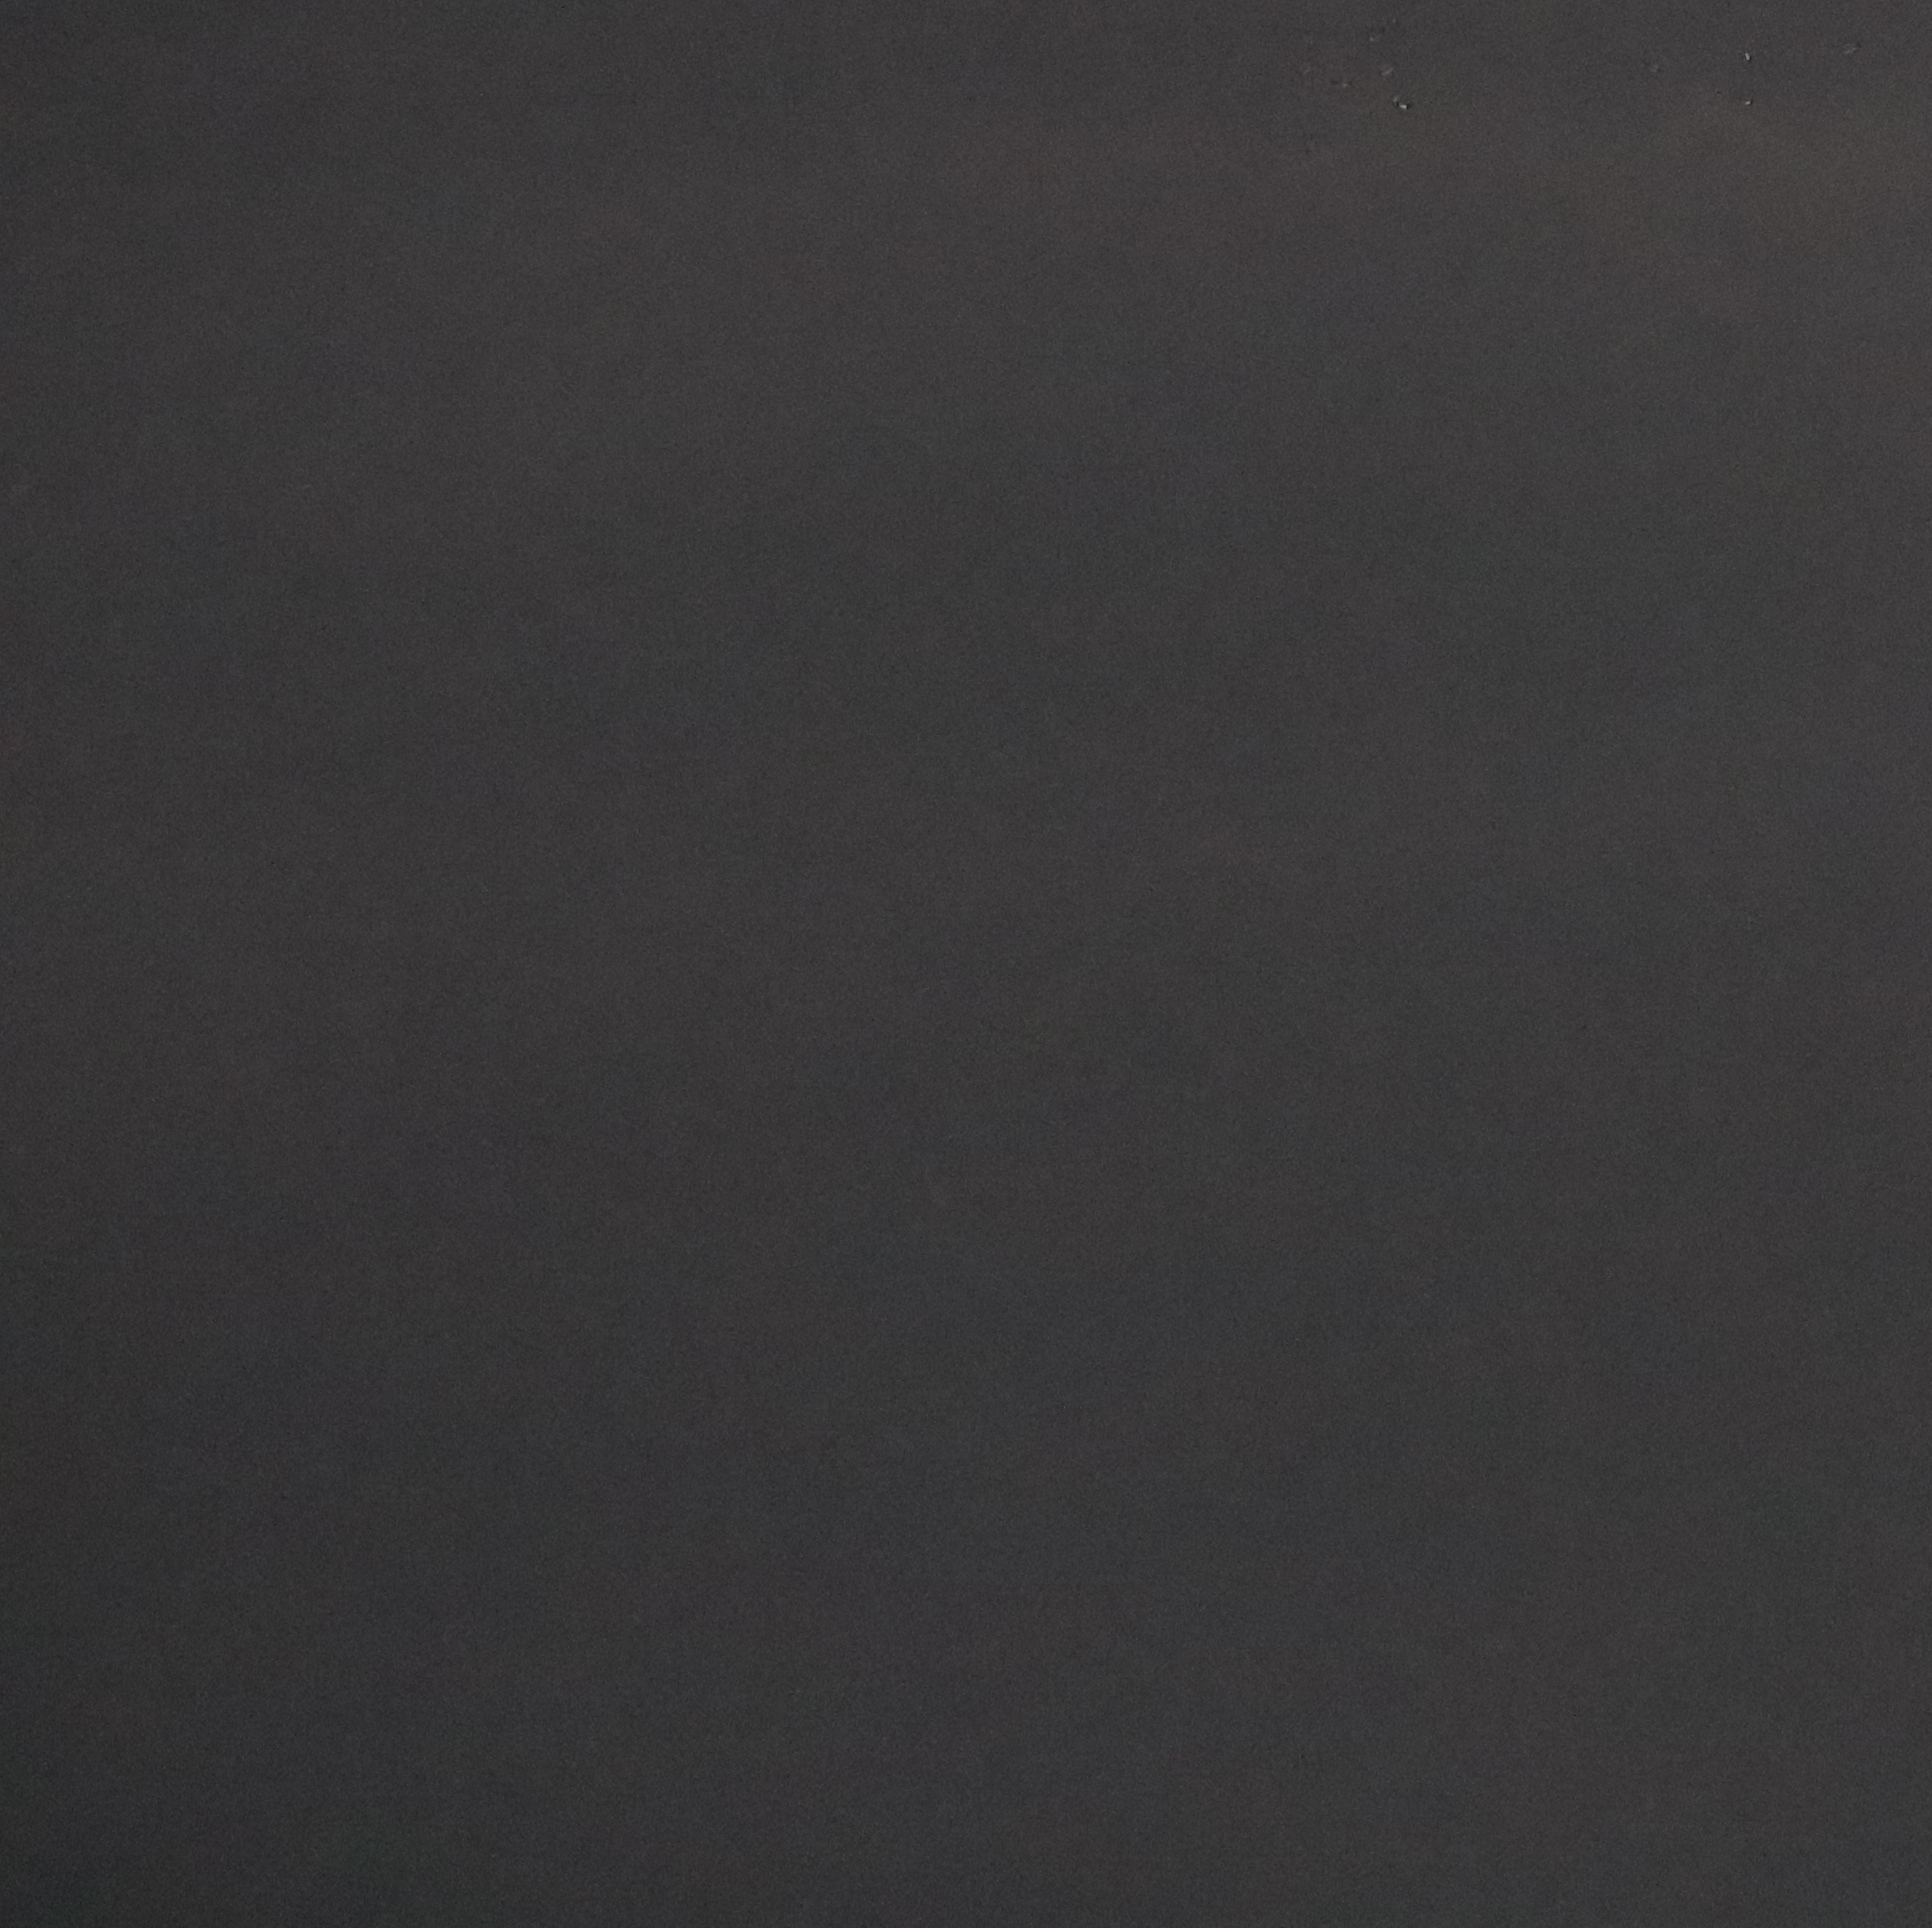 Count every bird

10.